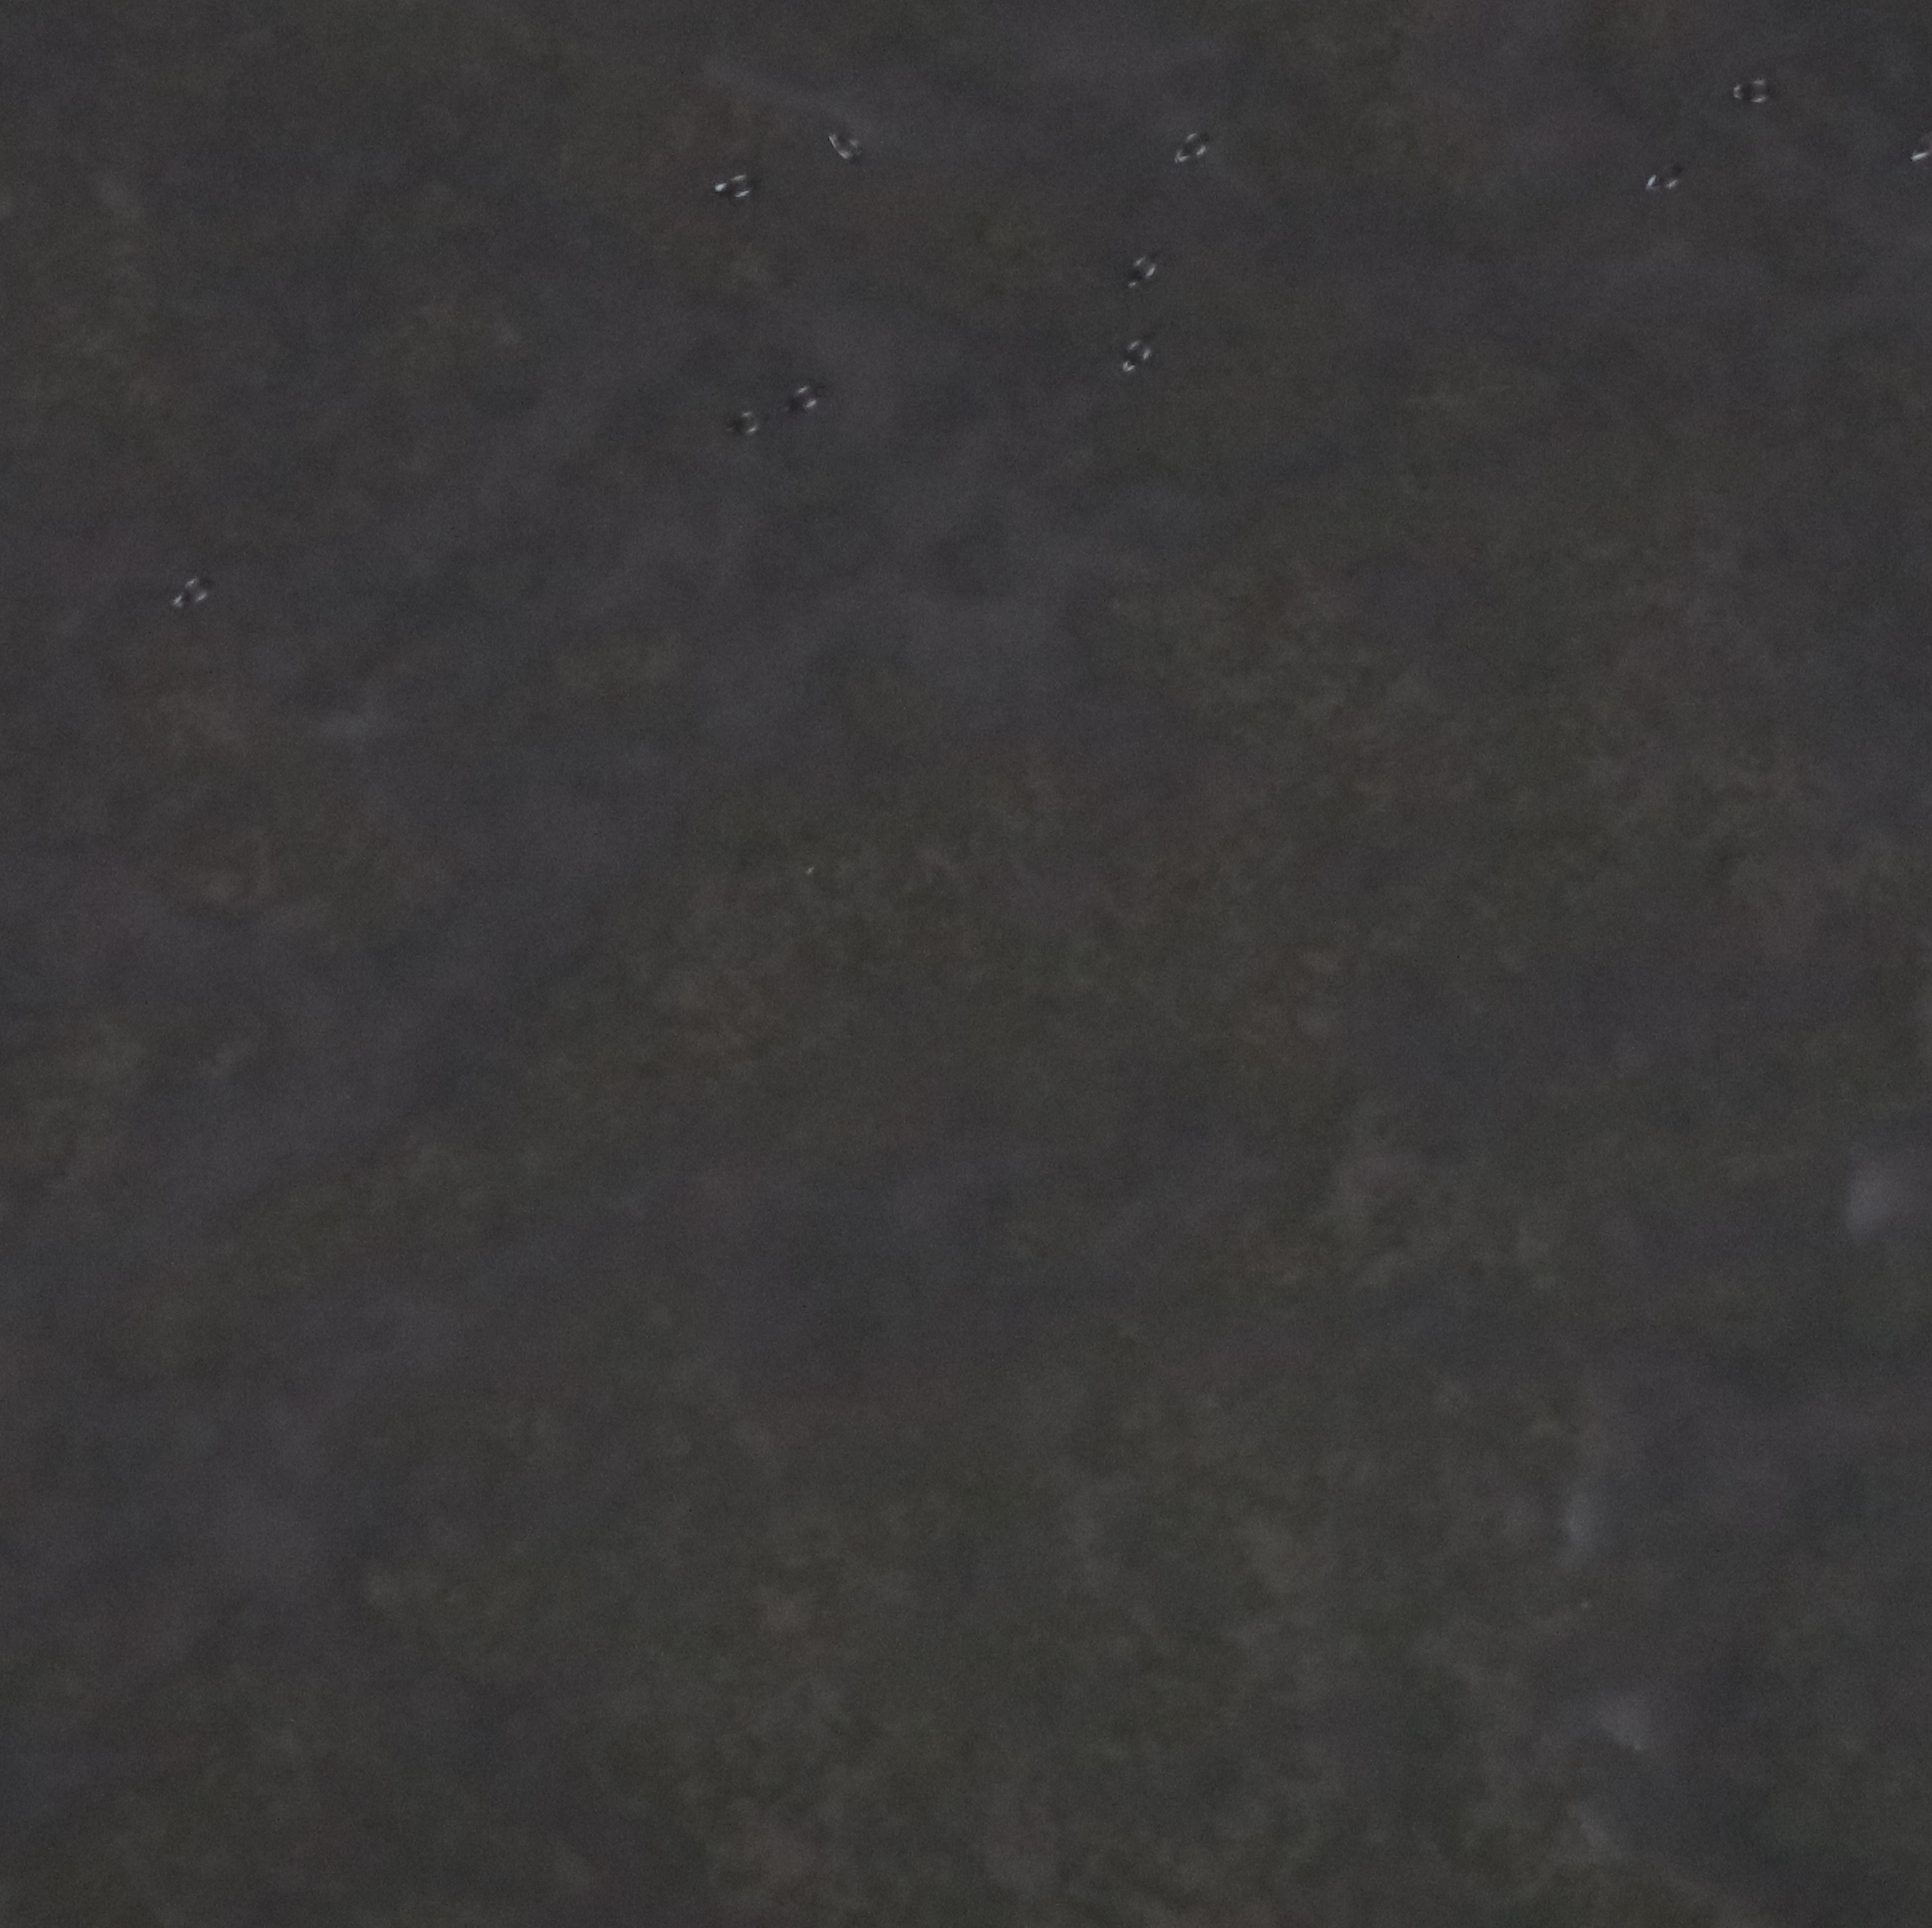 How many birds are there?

11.